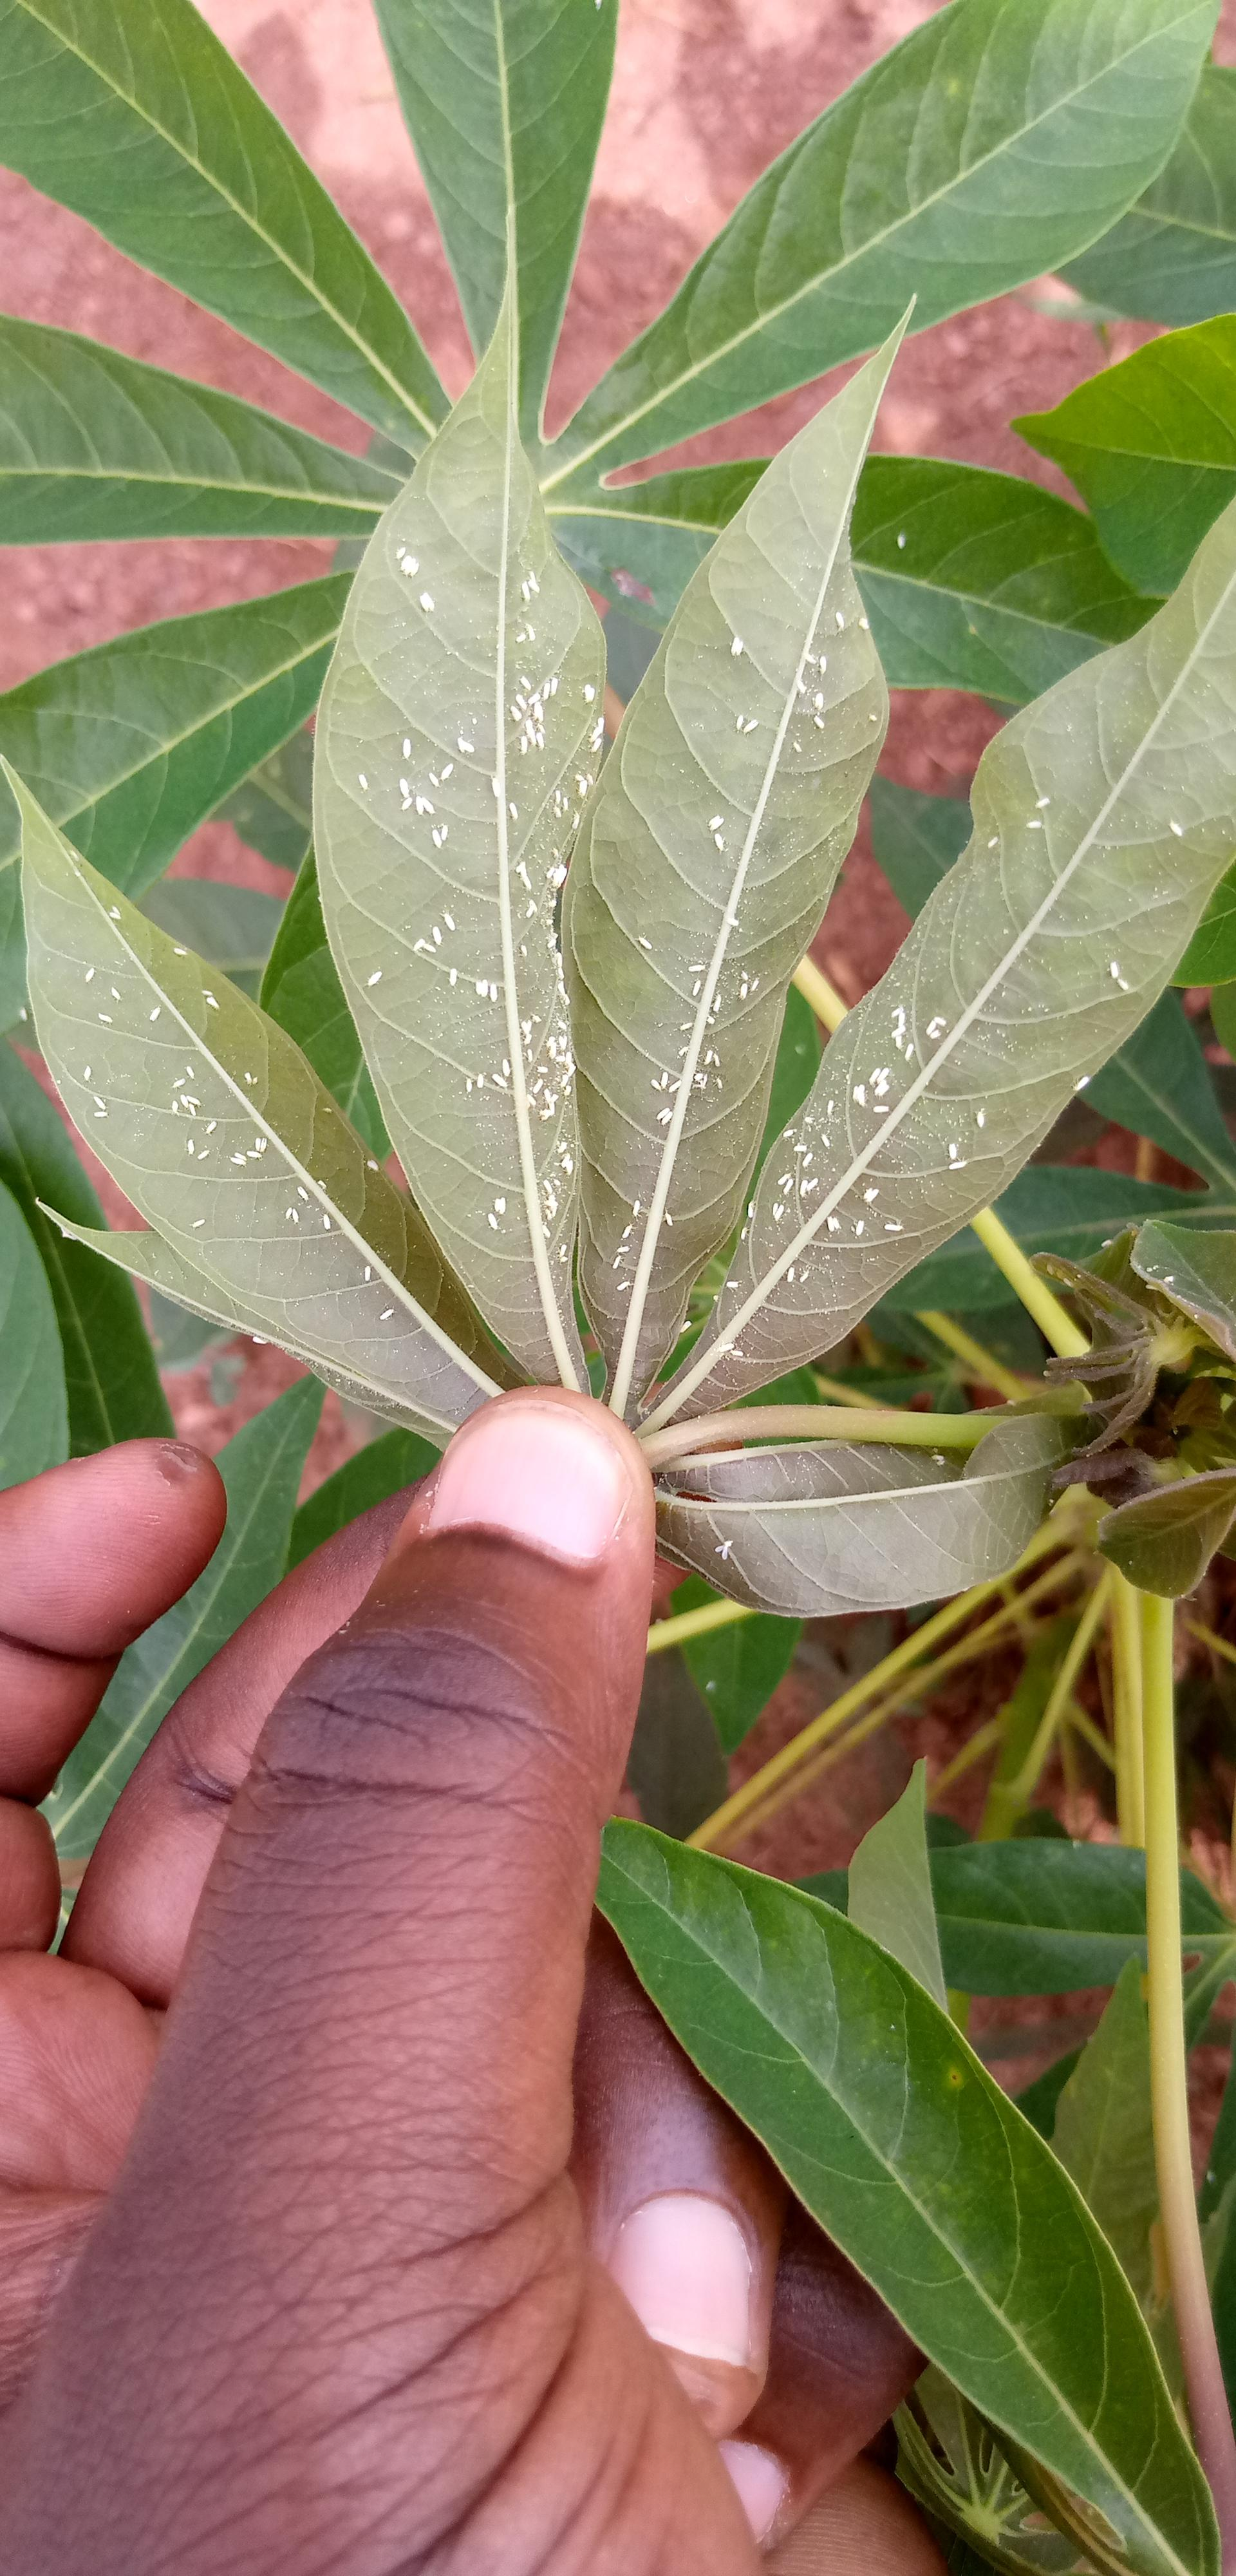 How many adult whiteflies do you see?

245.